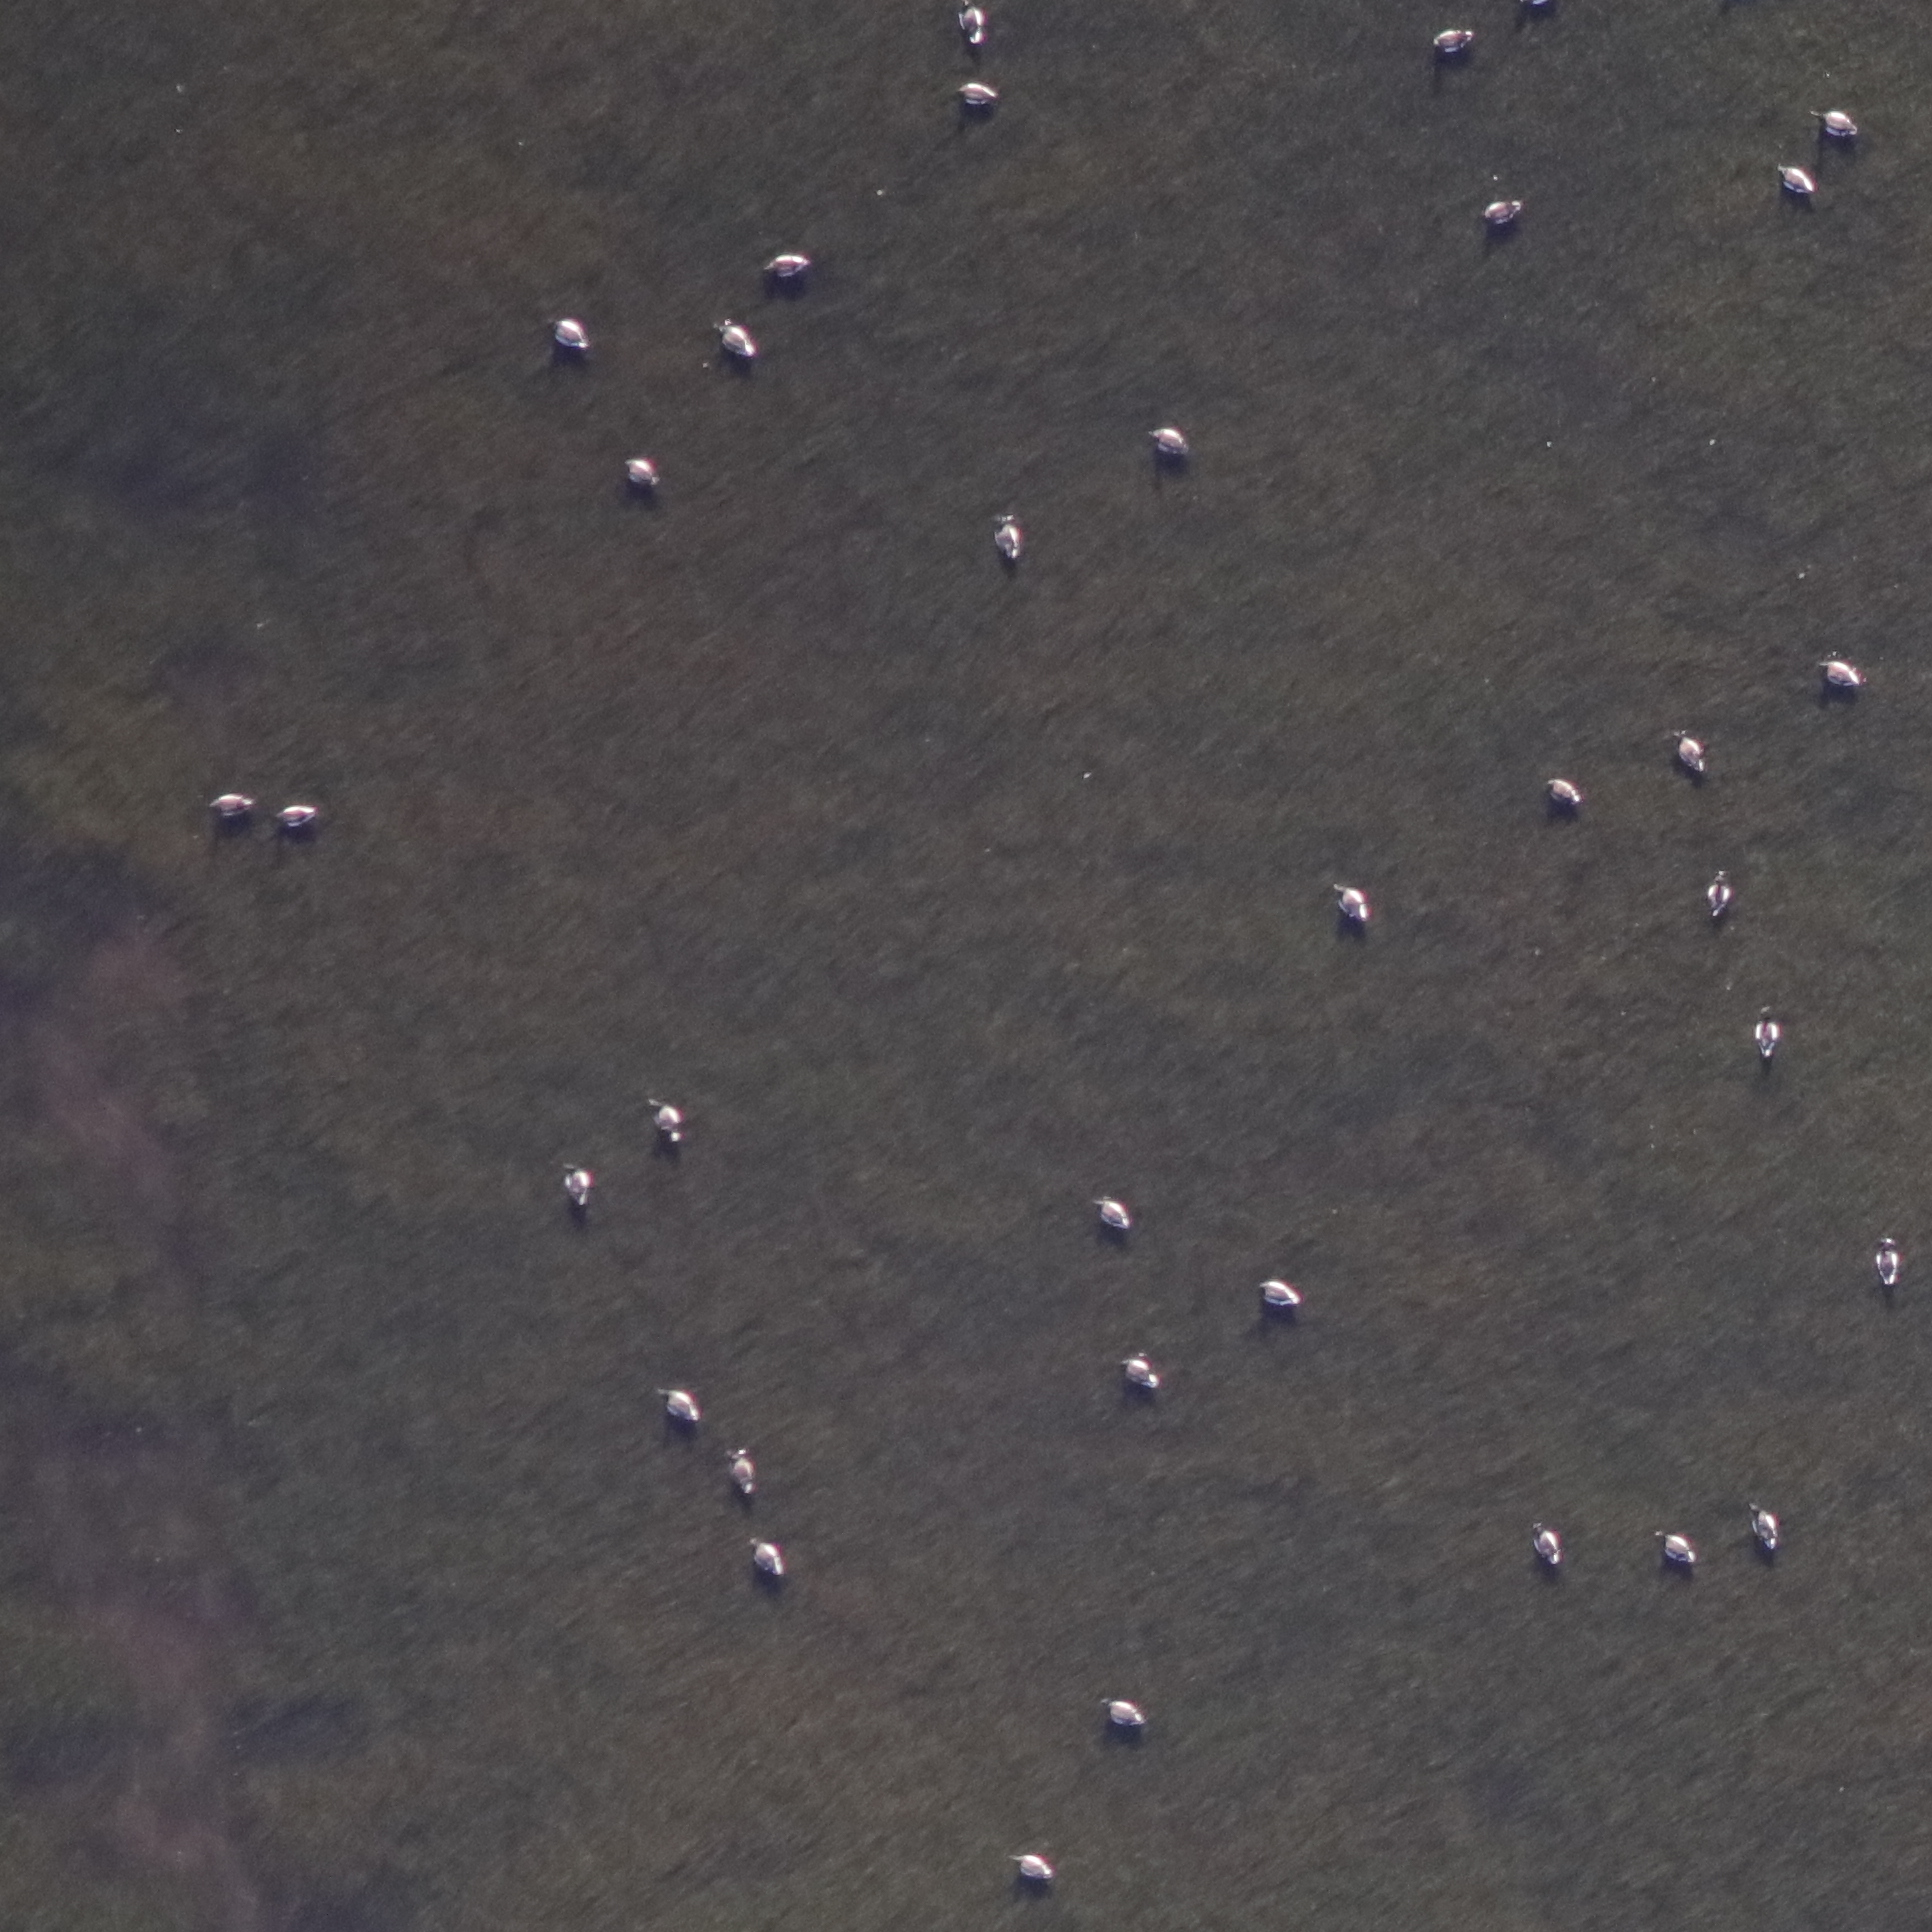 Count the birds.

34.